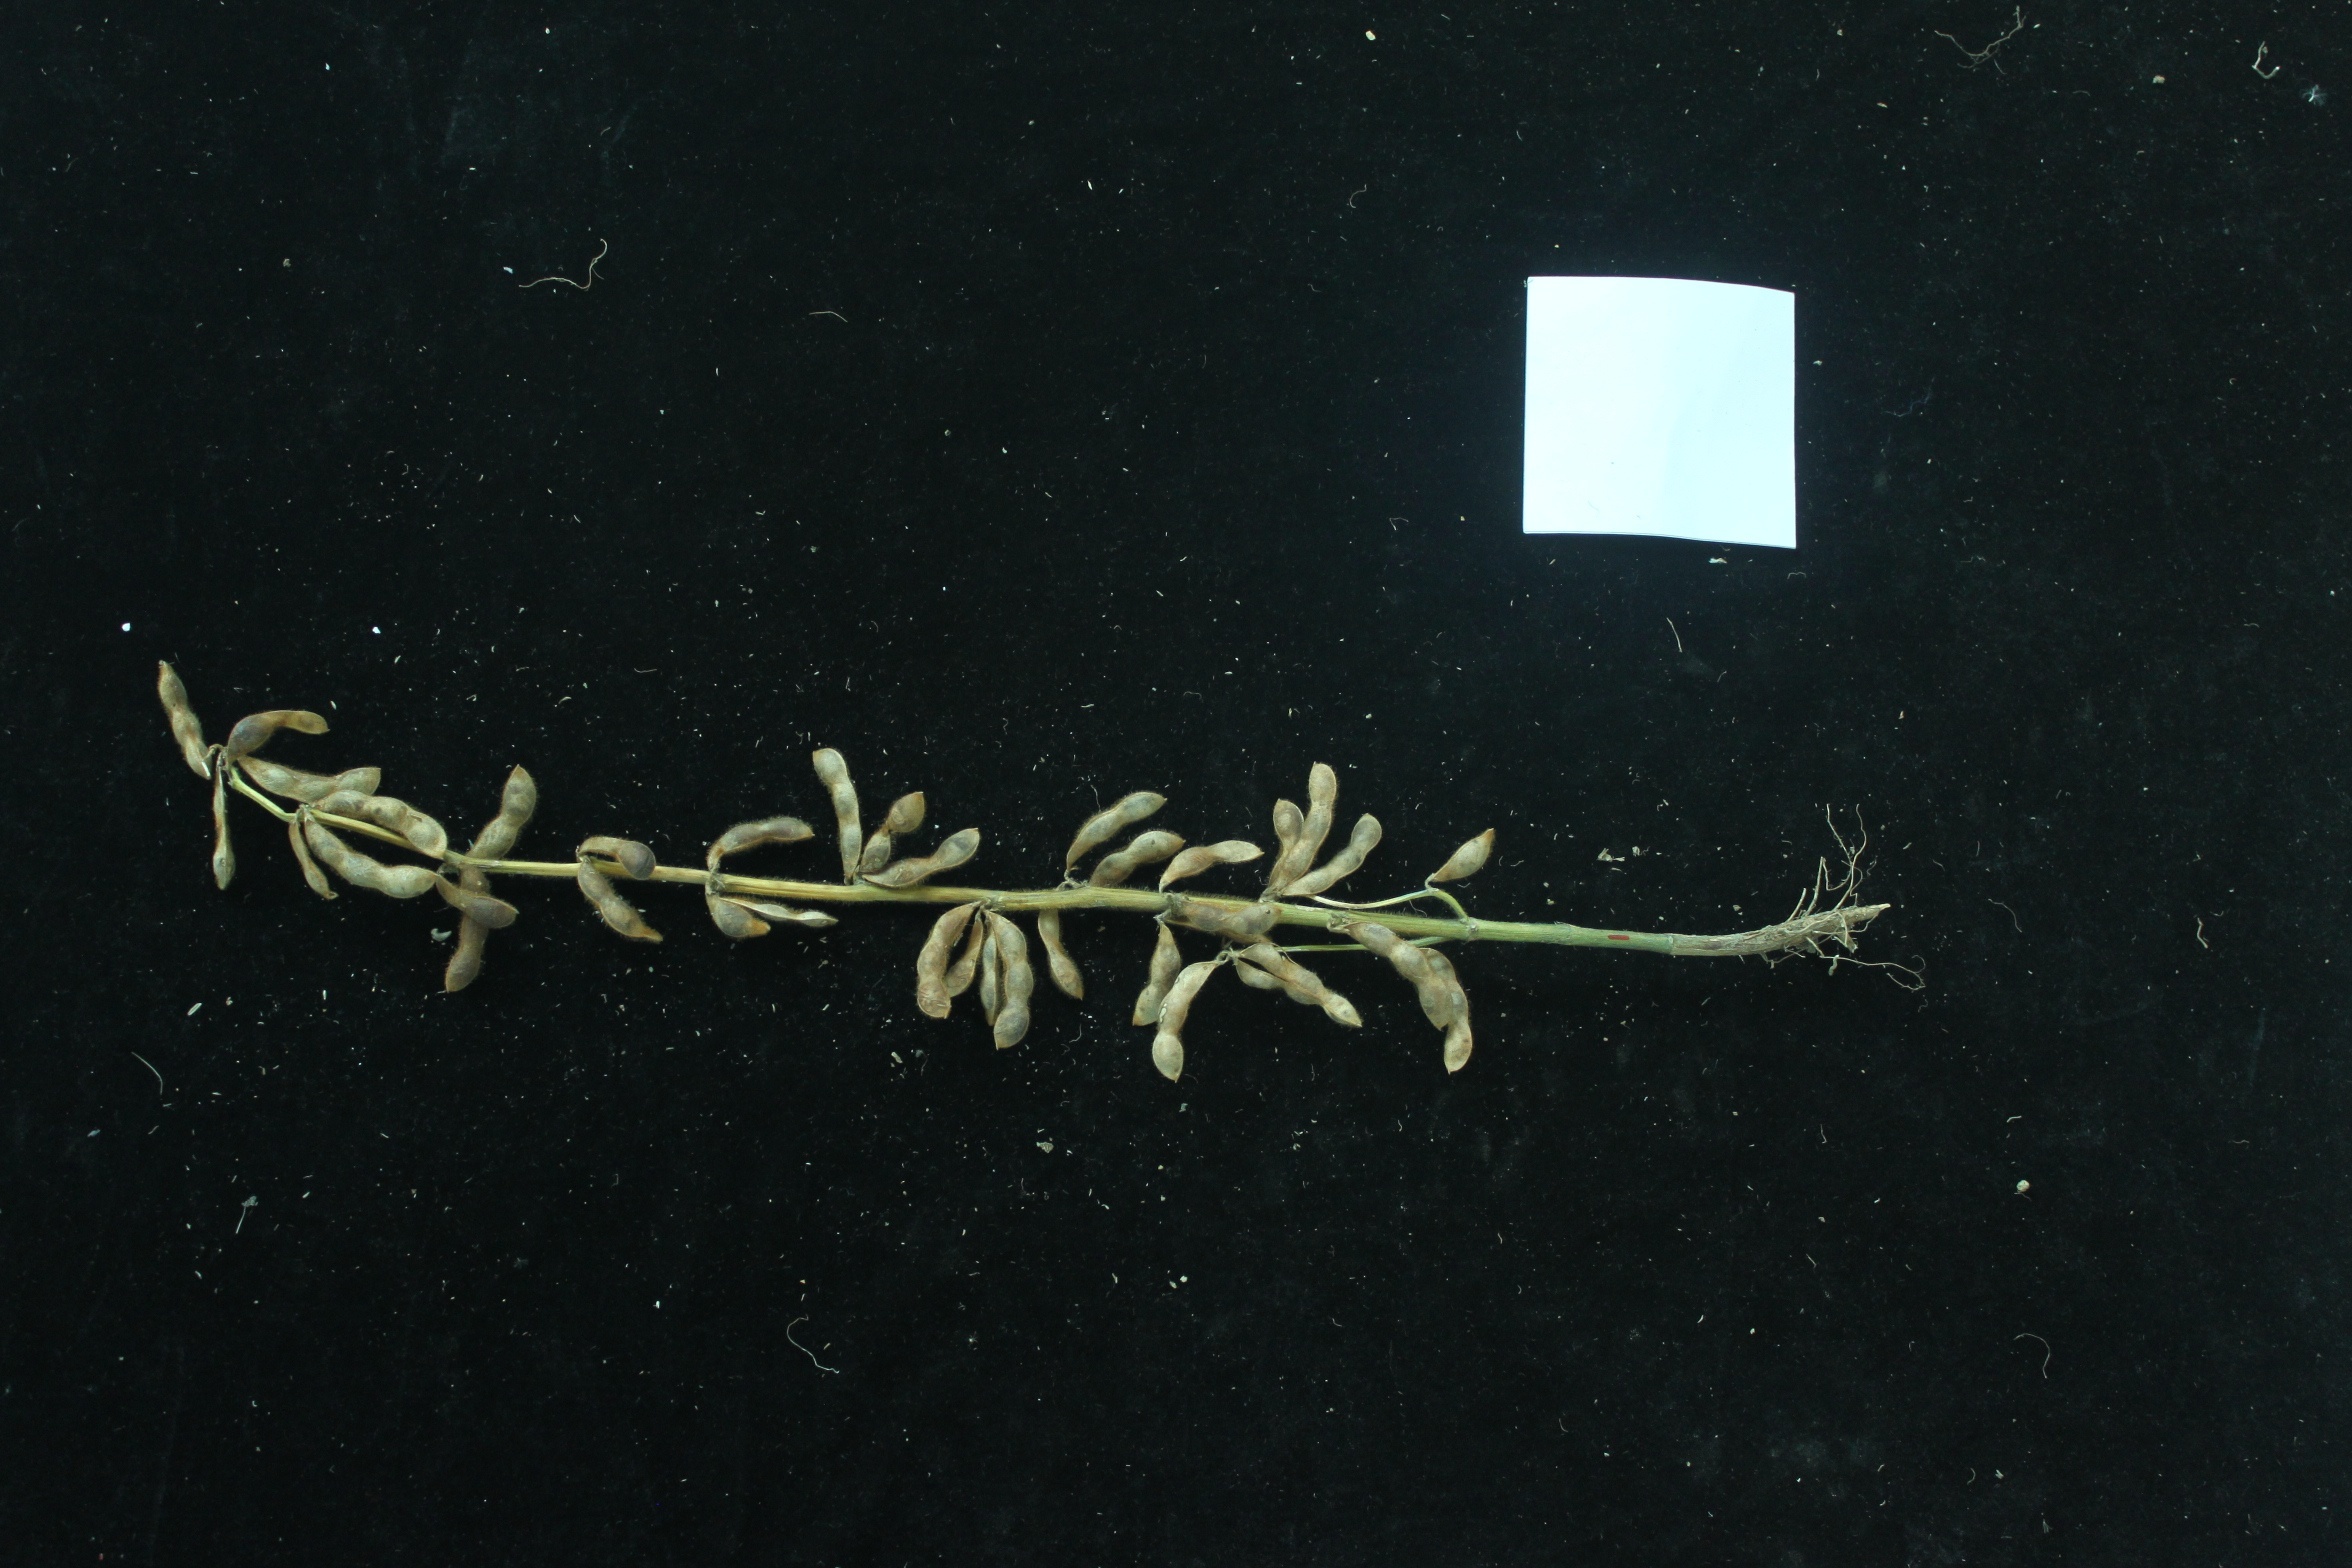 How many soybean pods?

34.